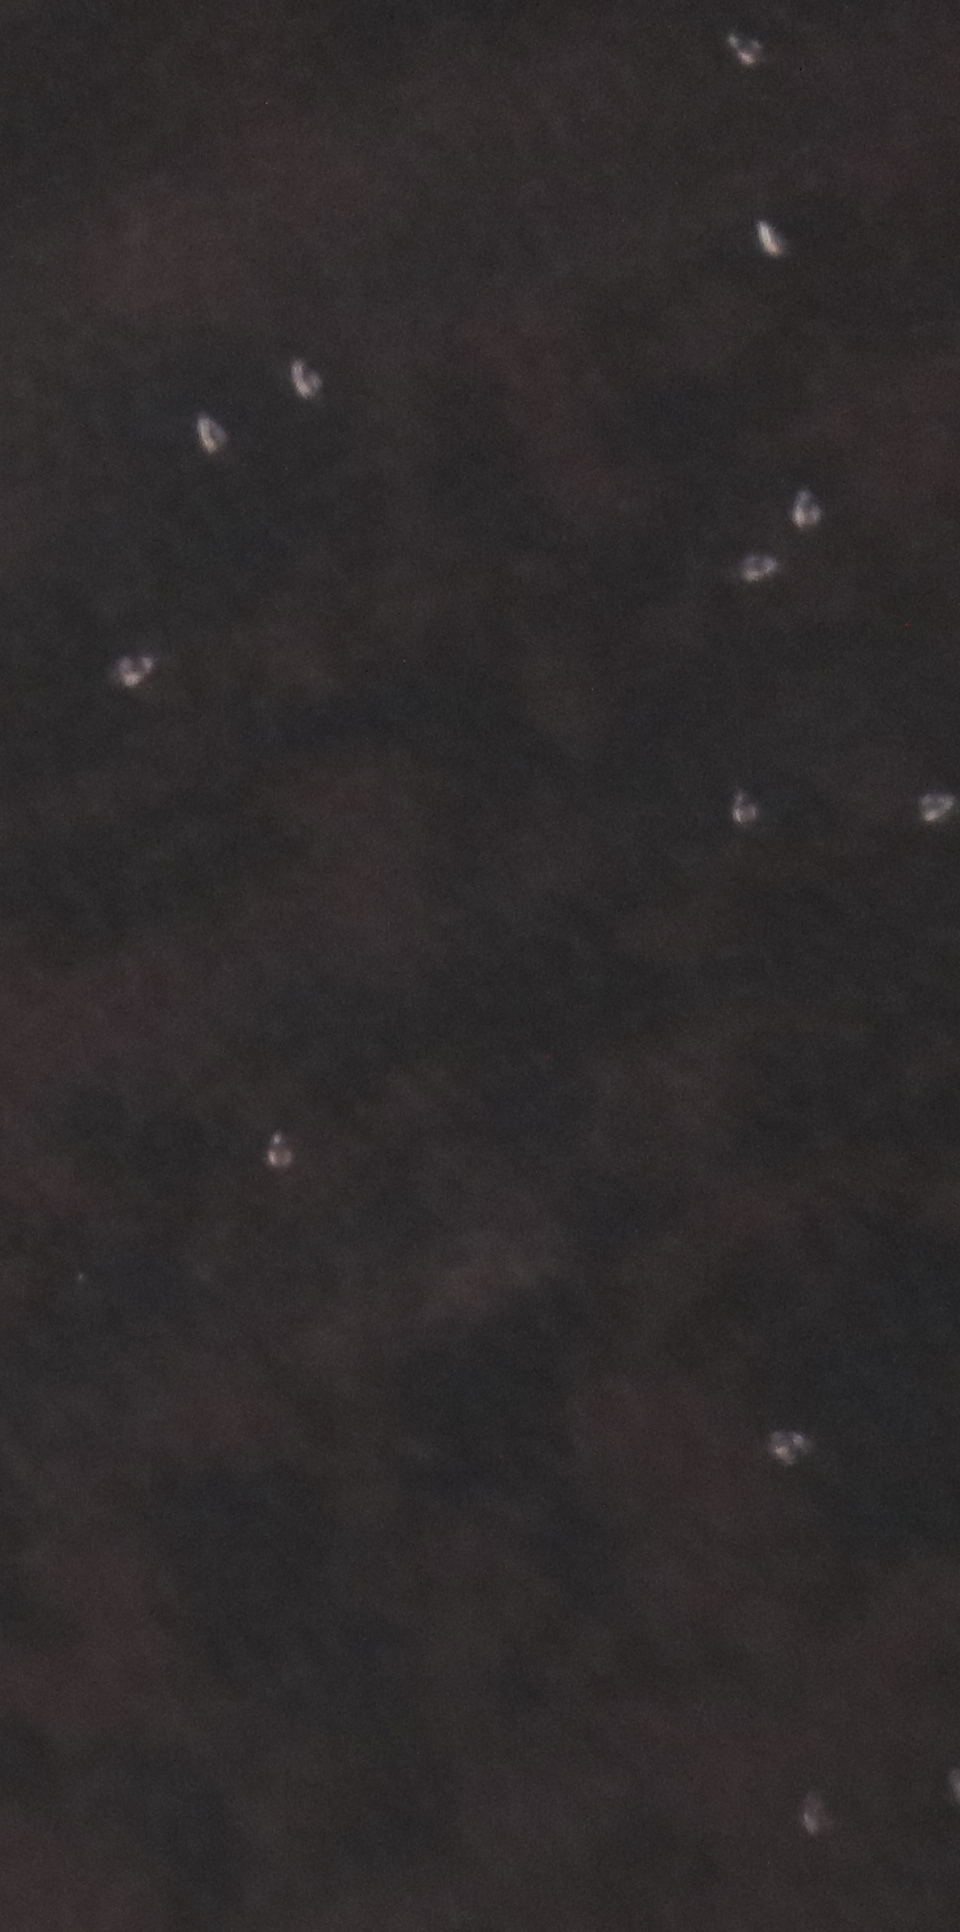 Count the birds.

12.